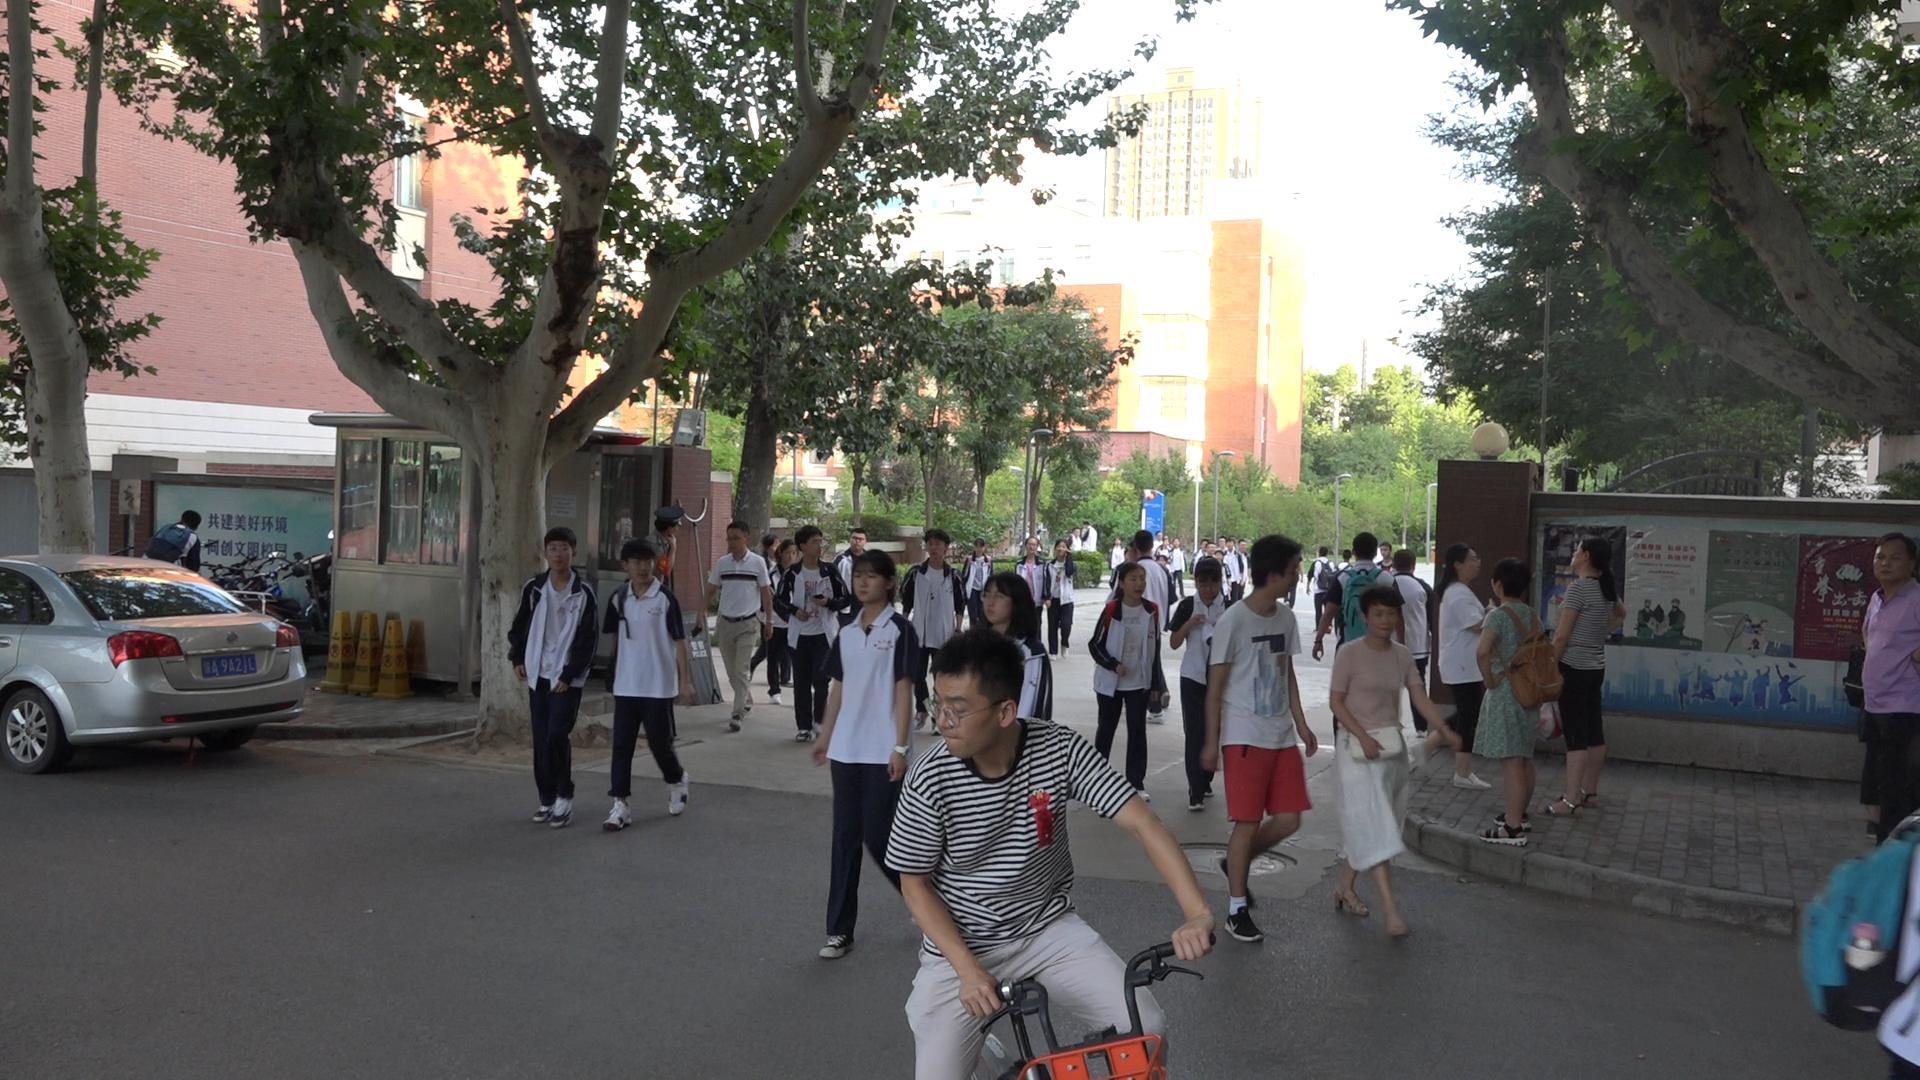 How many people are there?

42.